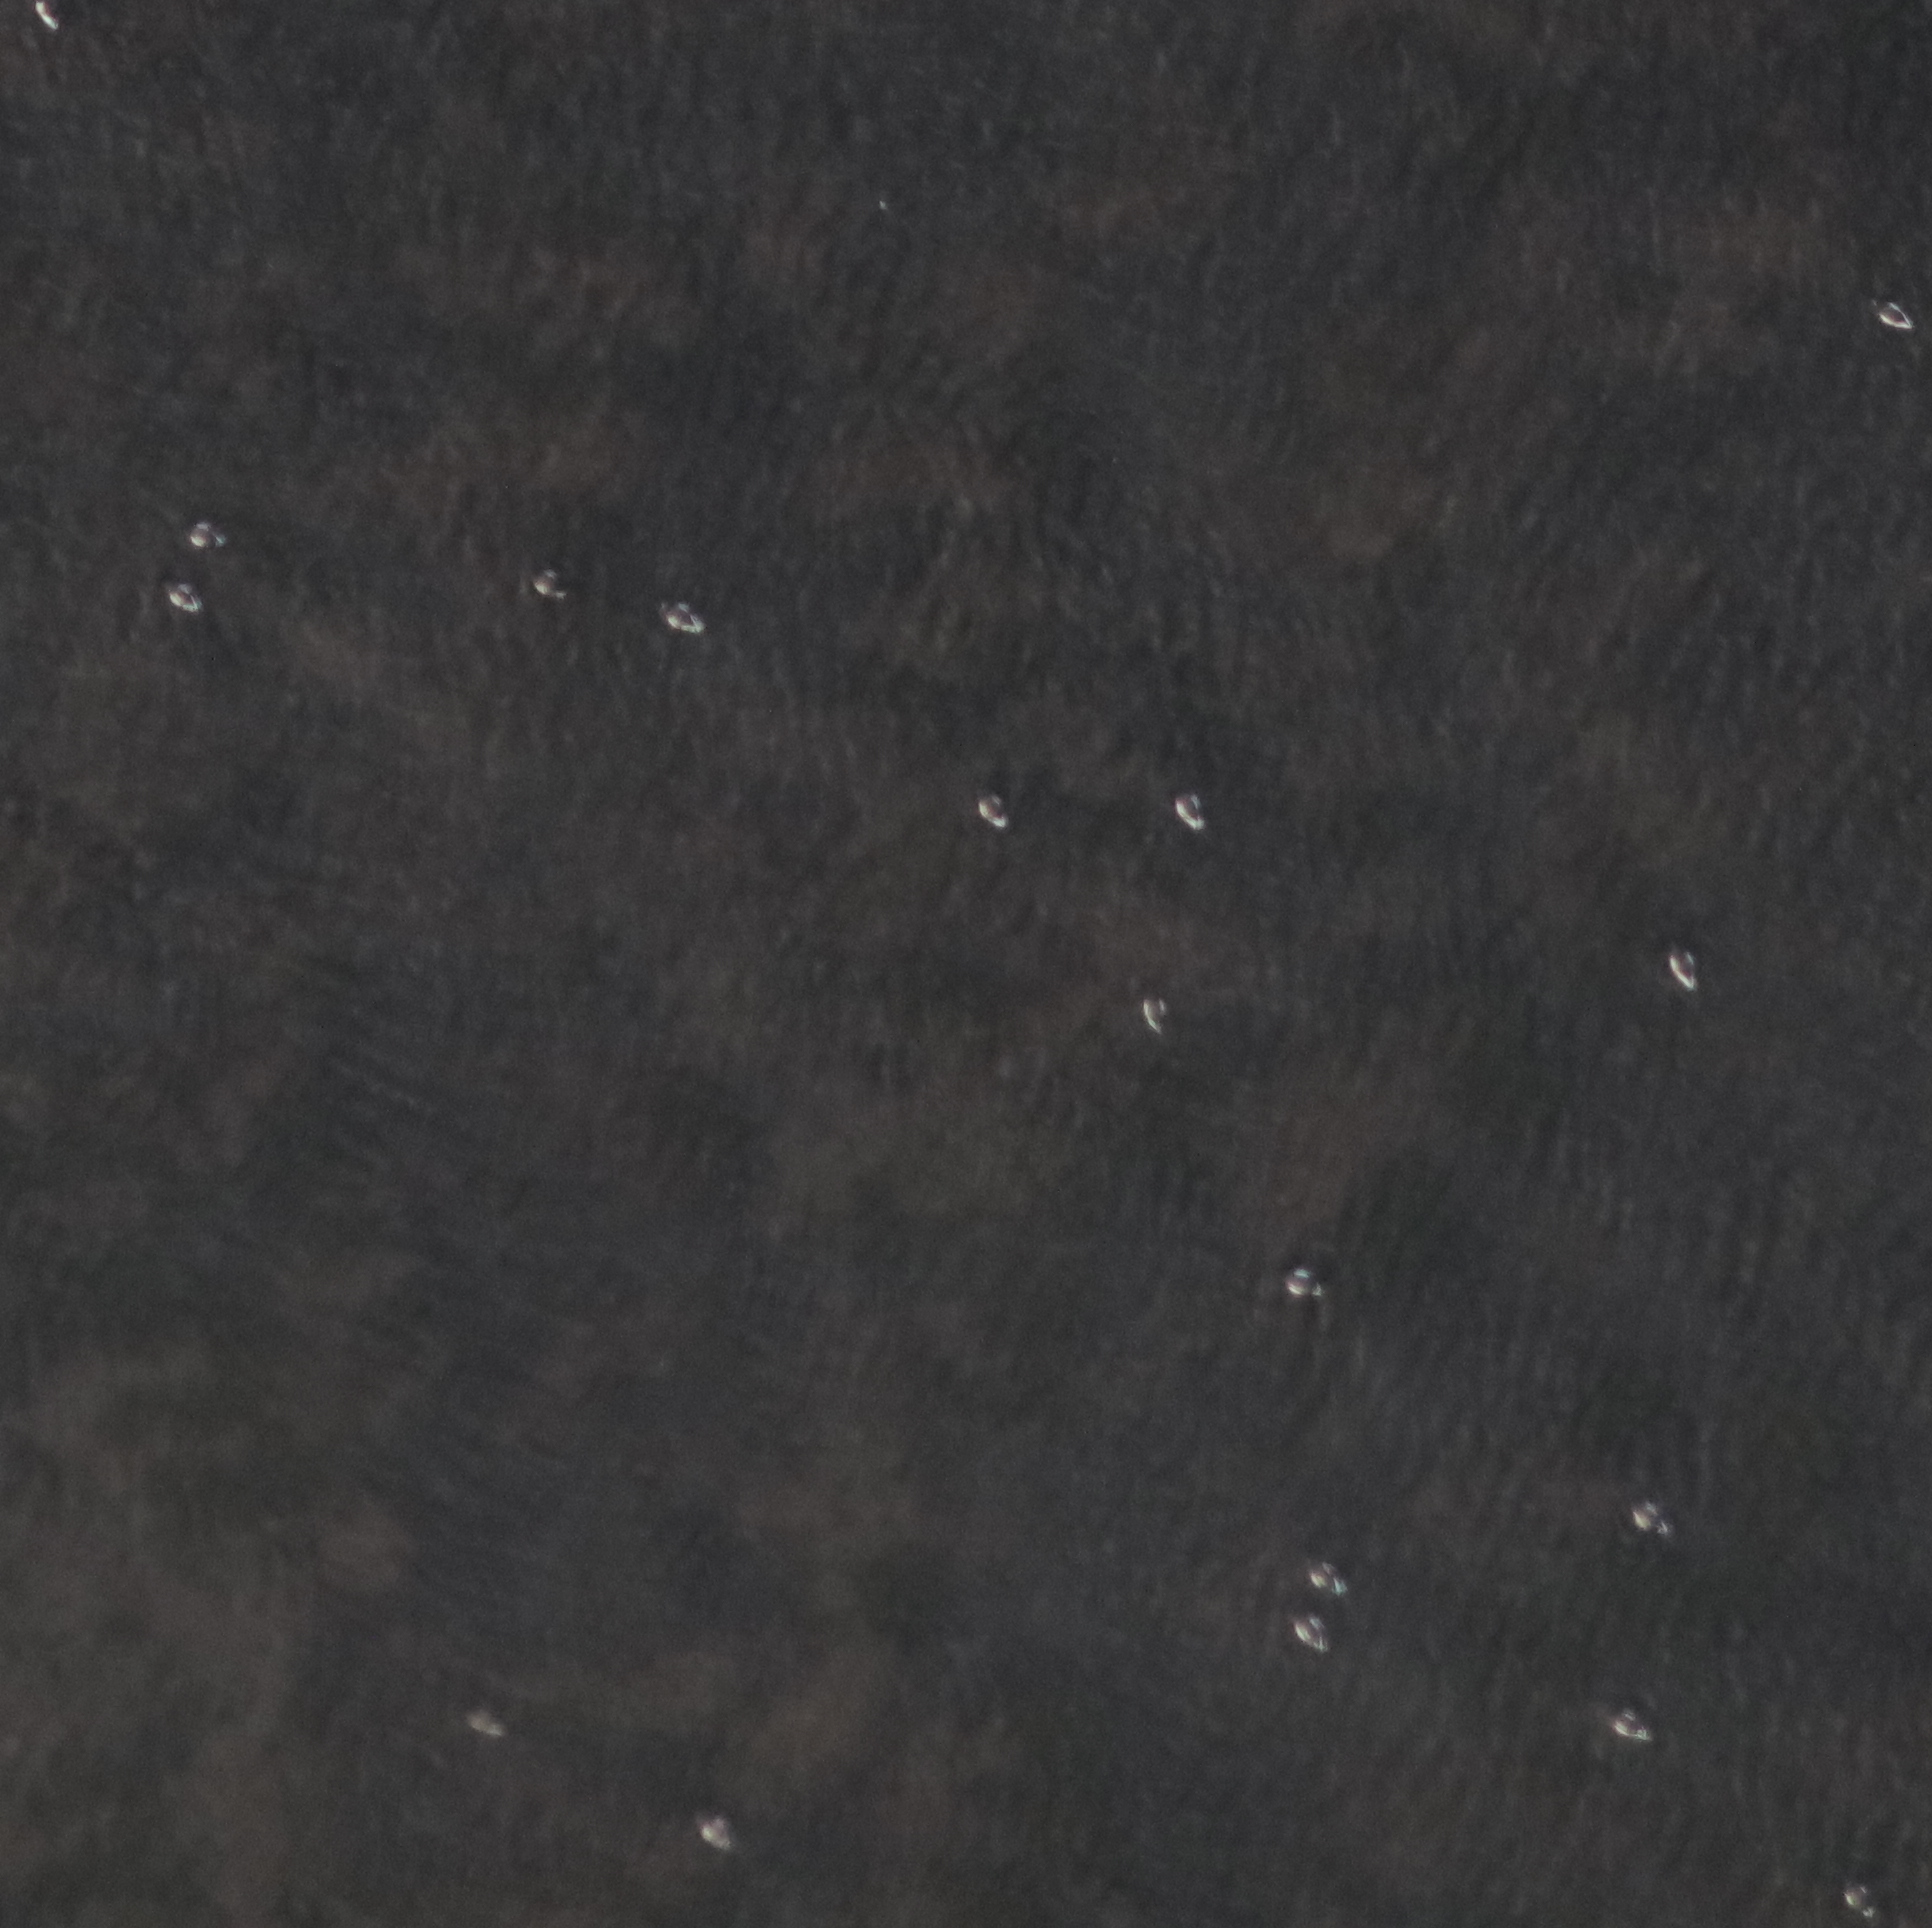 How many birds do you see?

17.